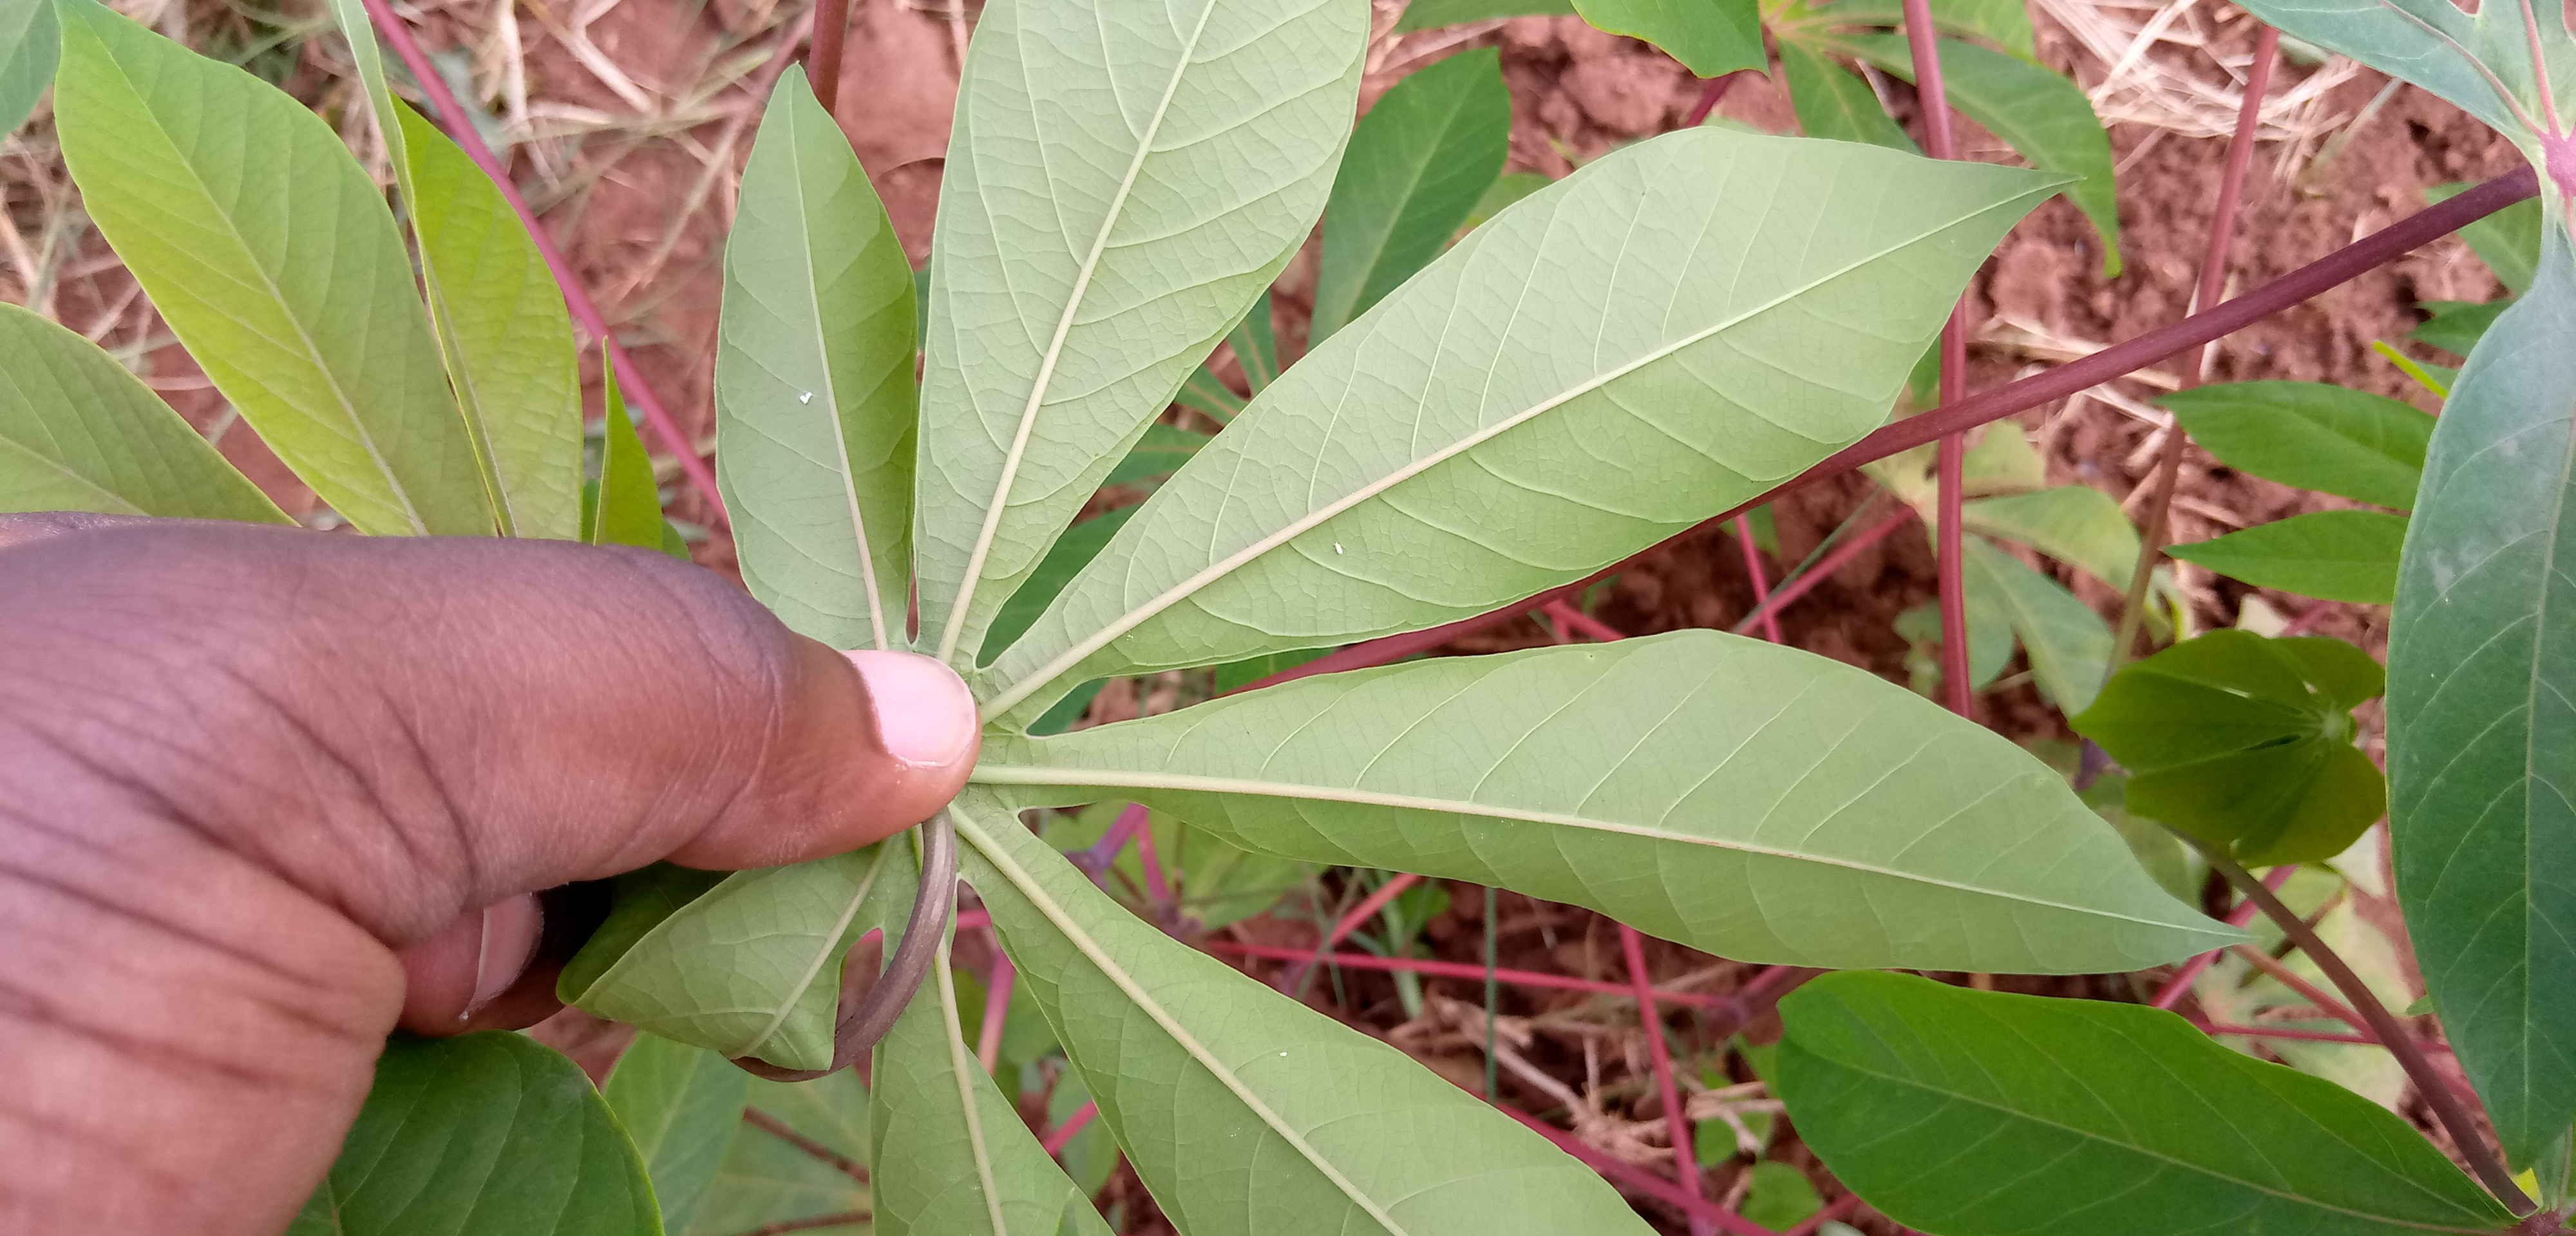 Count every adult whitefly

3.